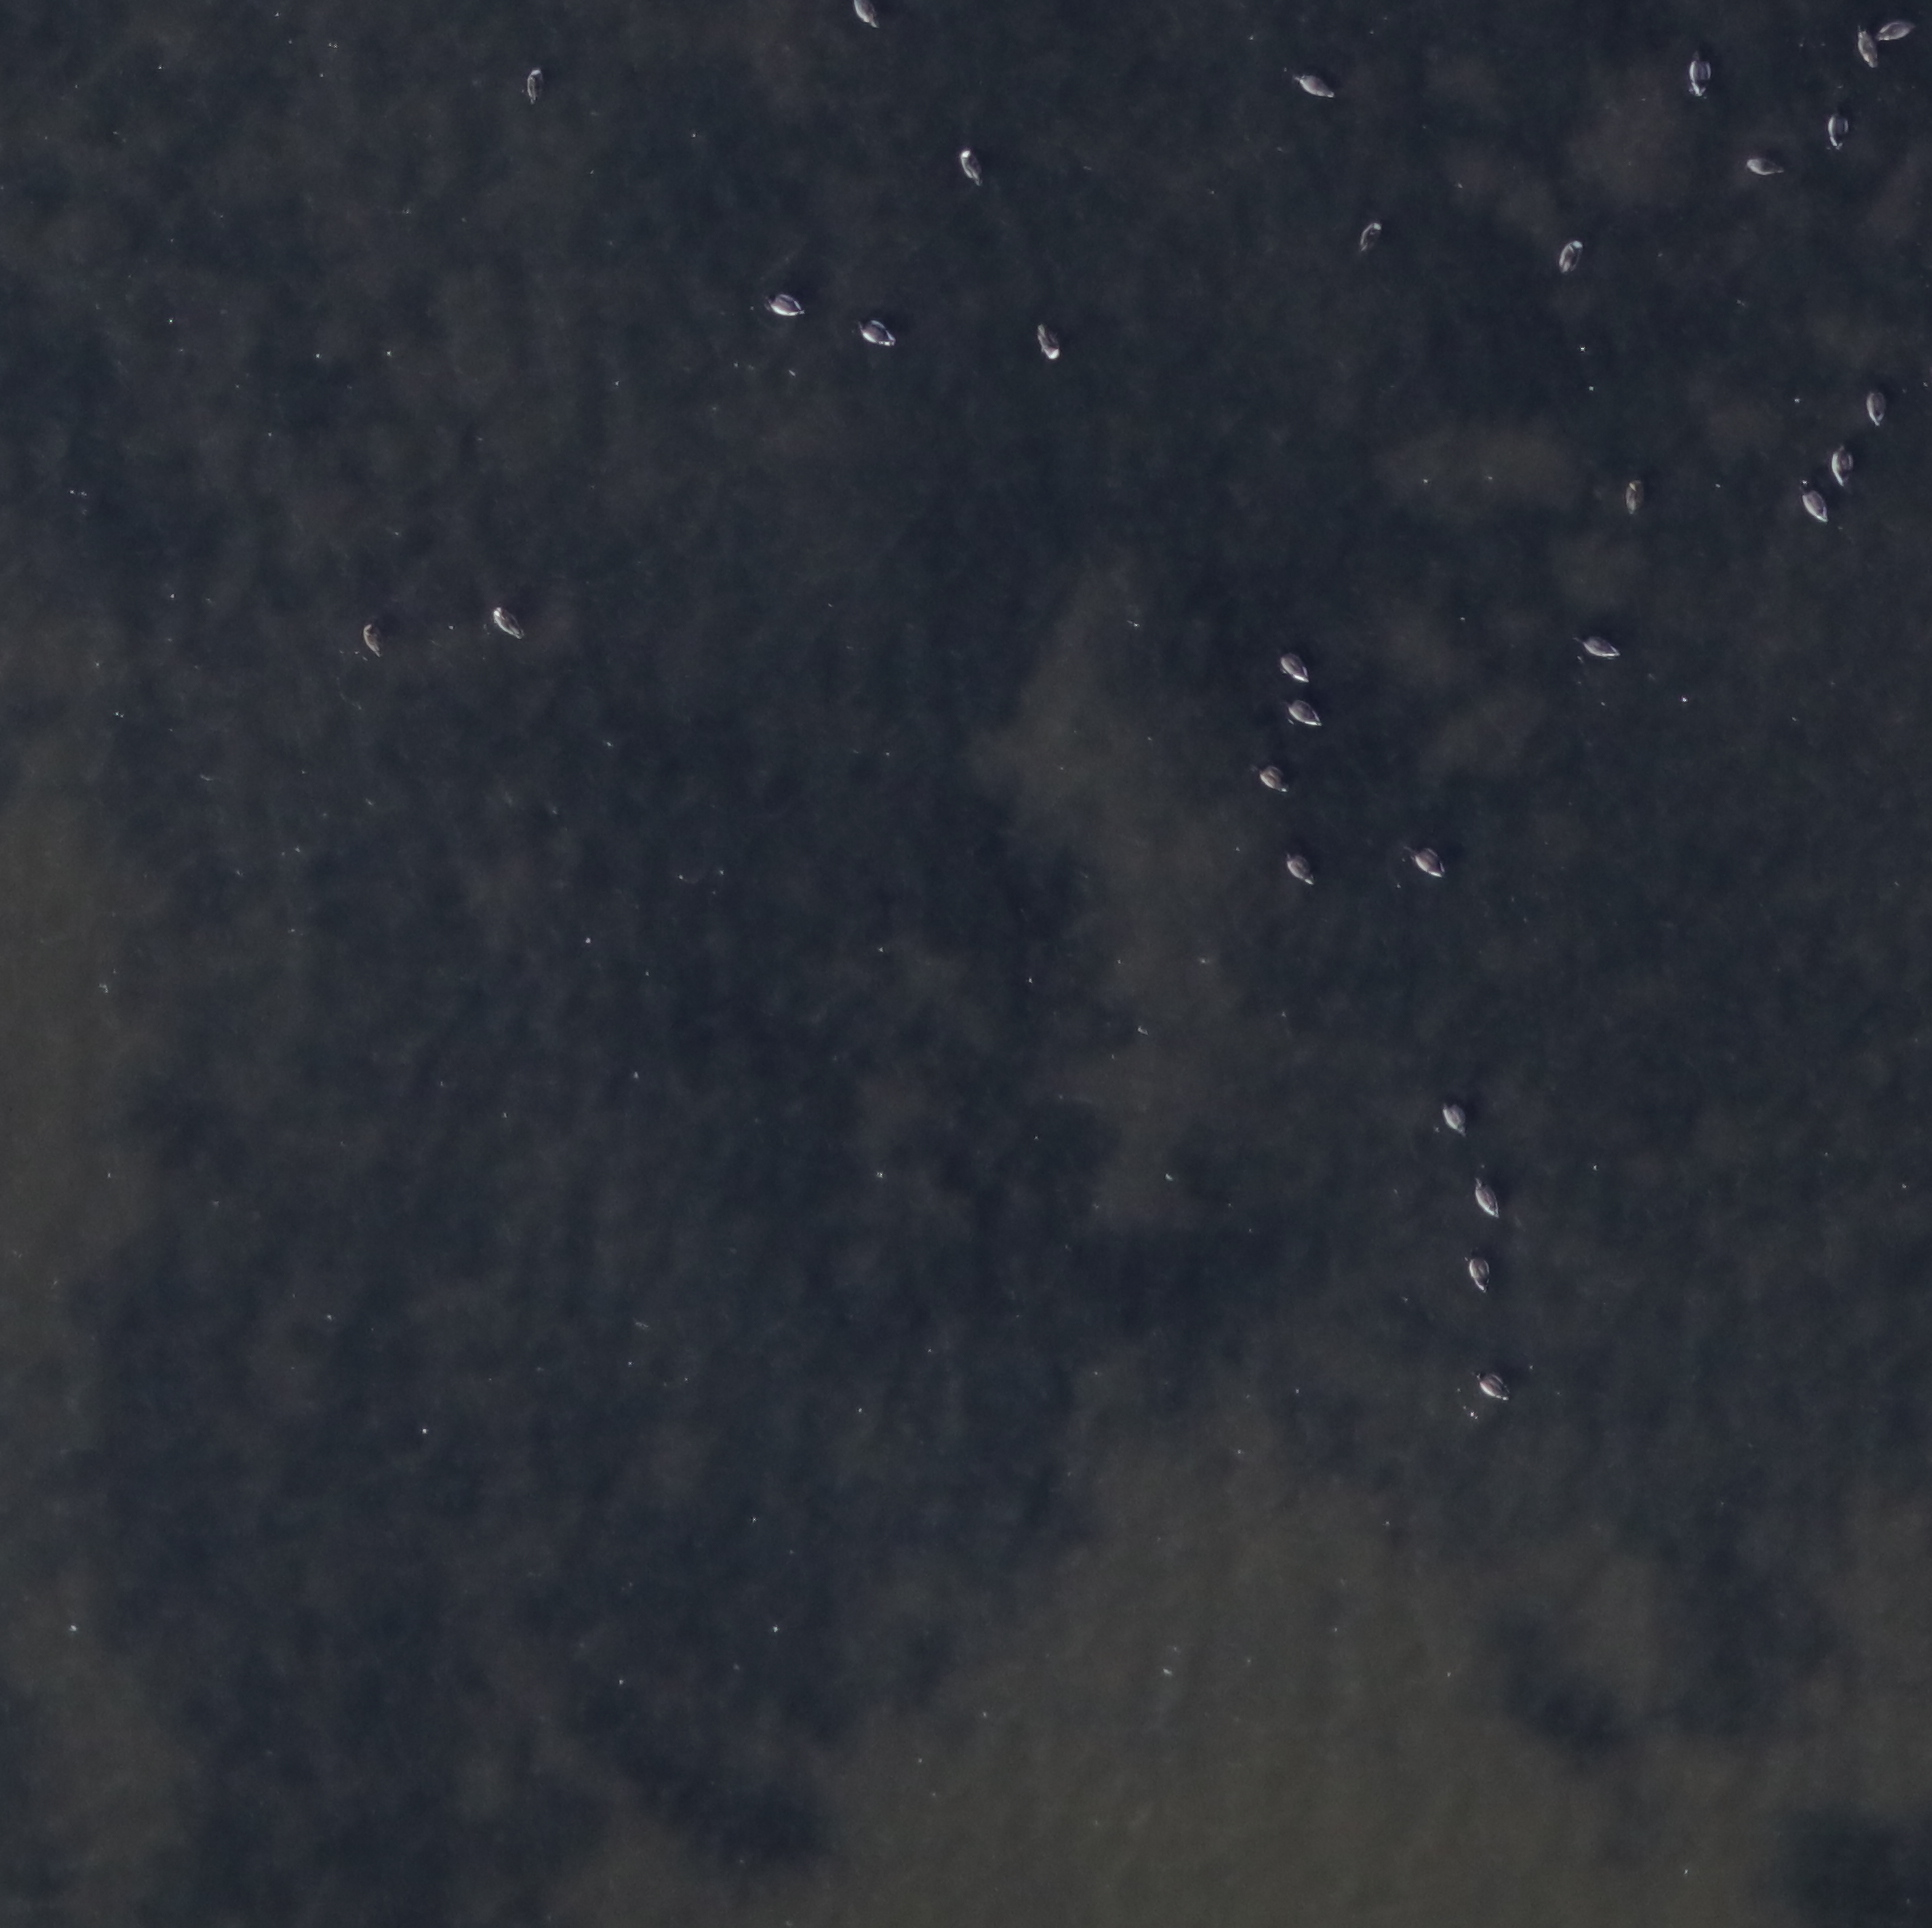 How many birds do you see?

30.